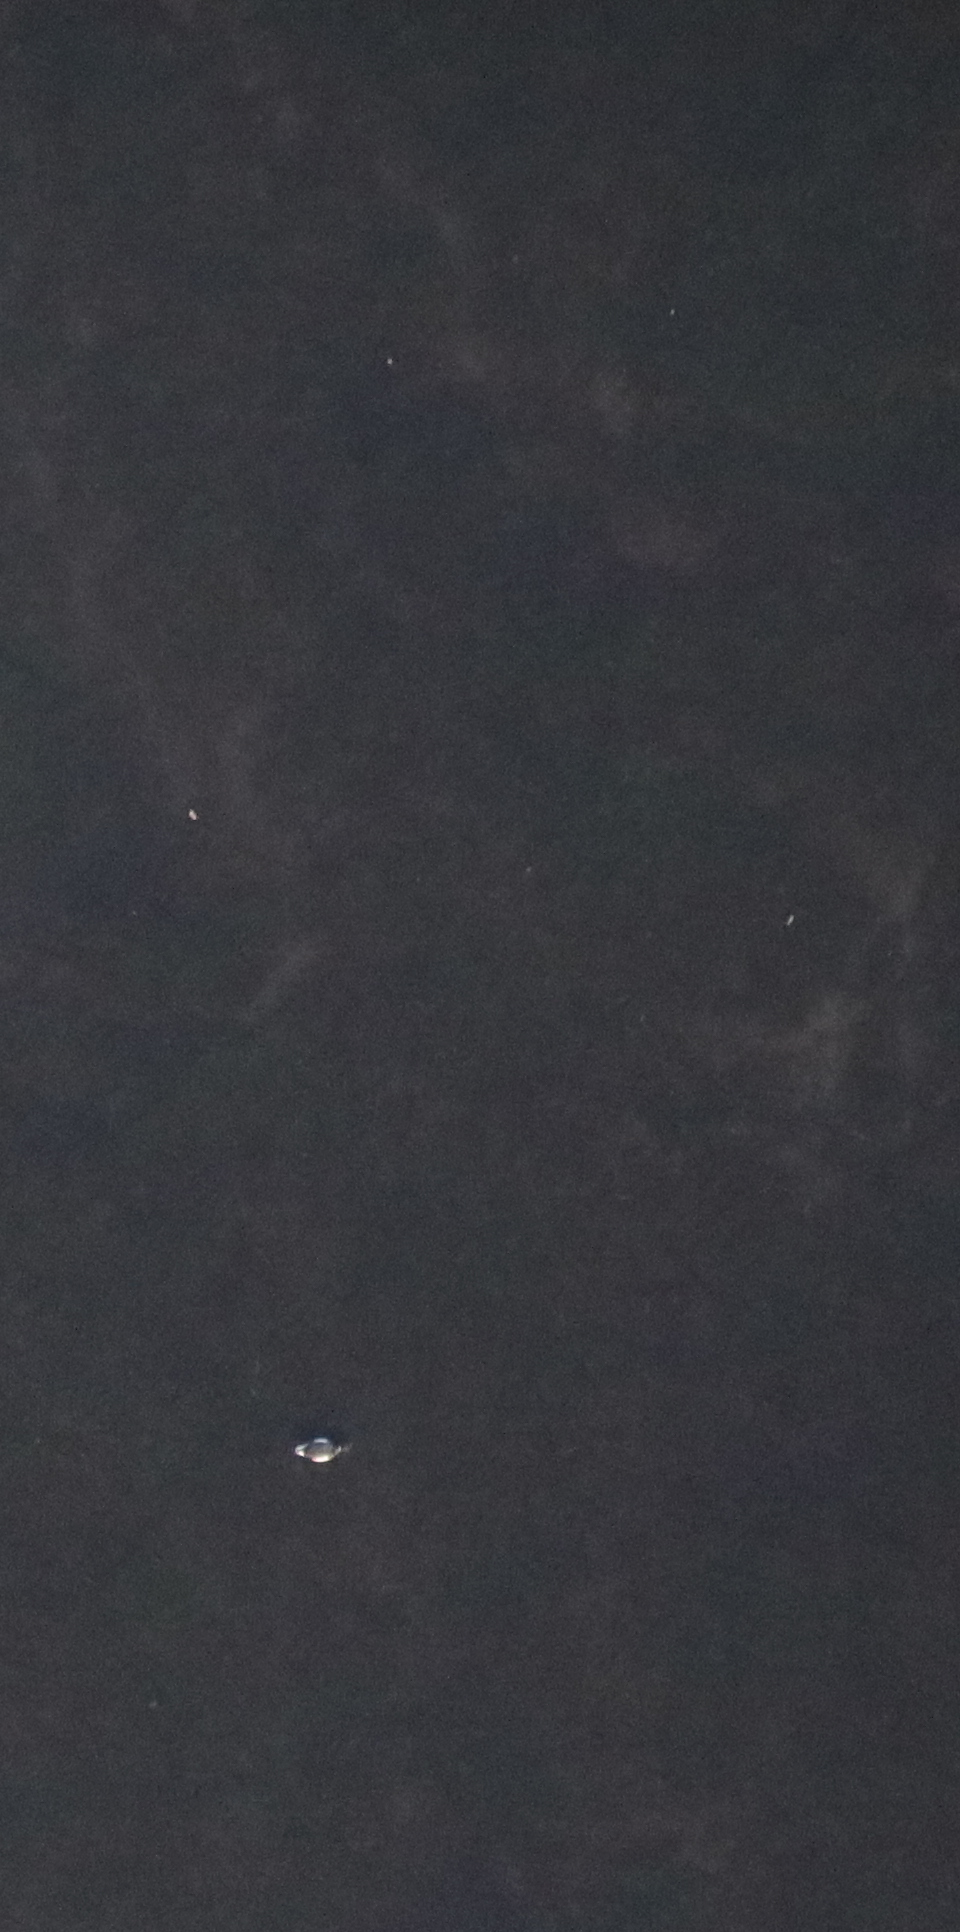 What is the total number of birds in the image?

1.